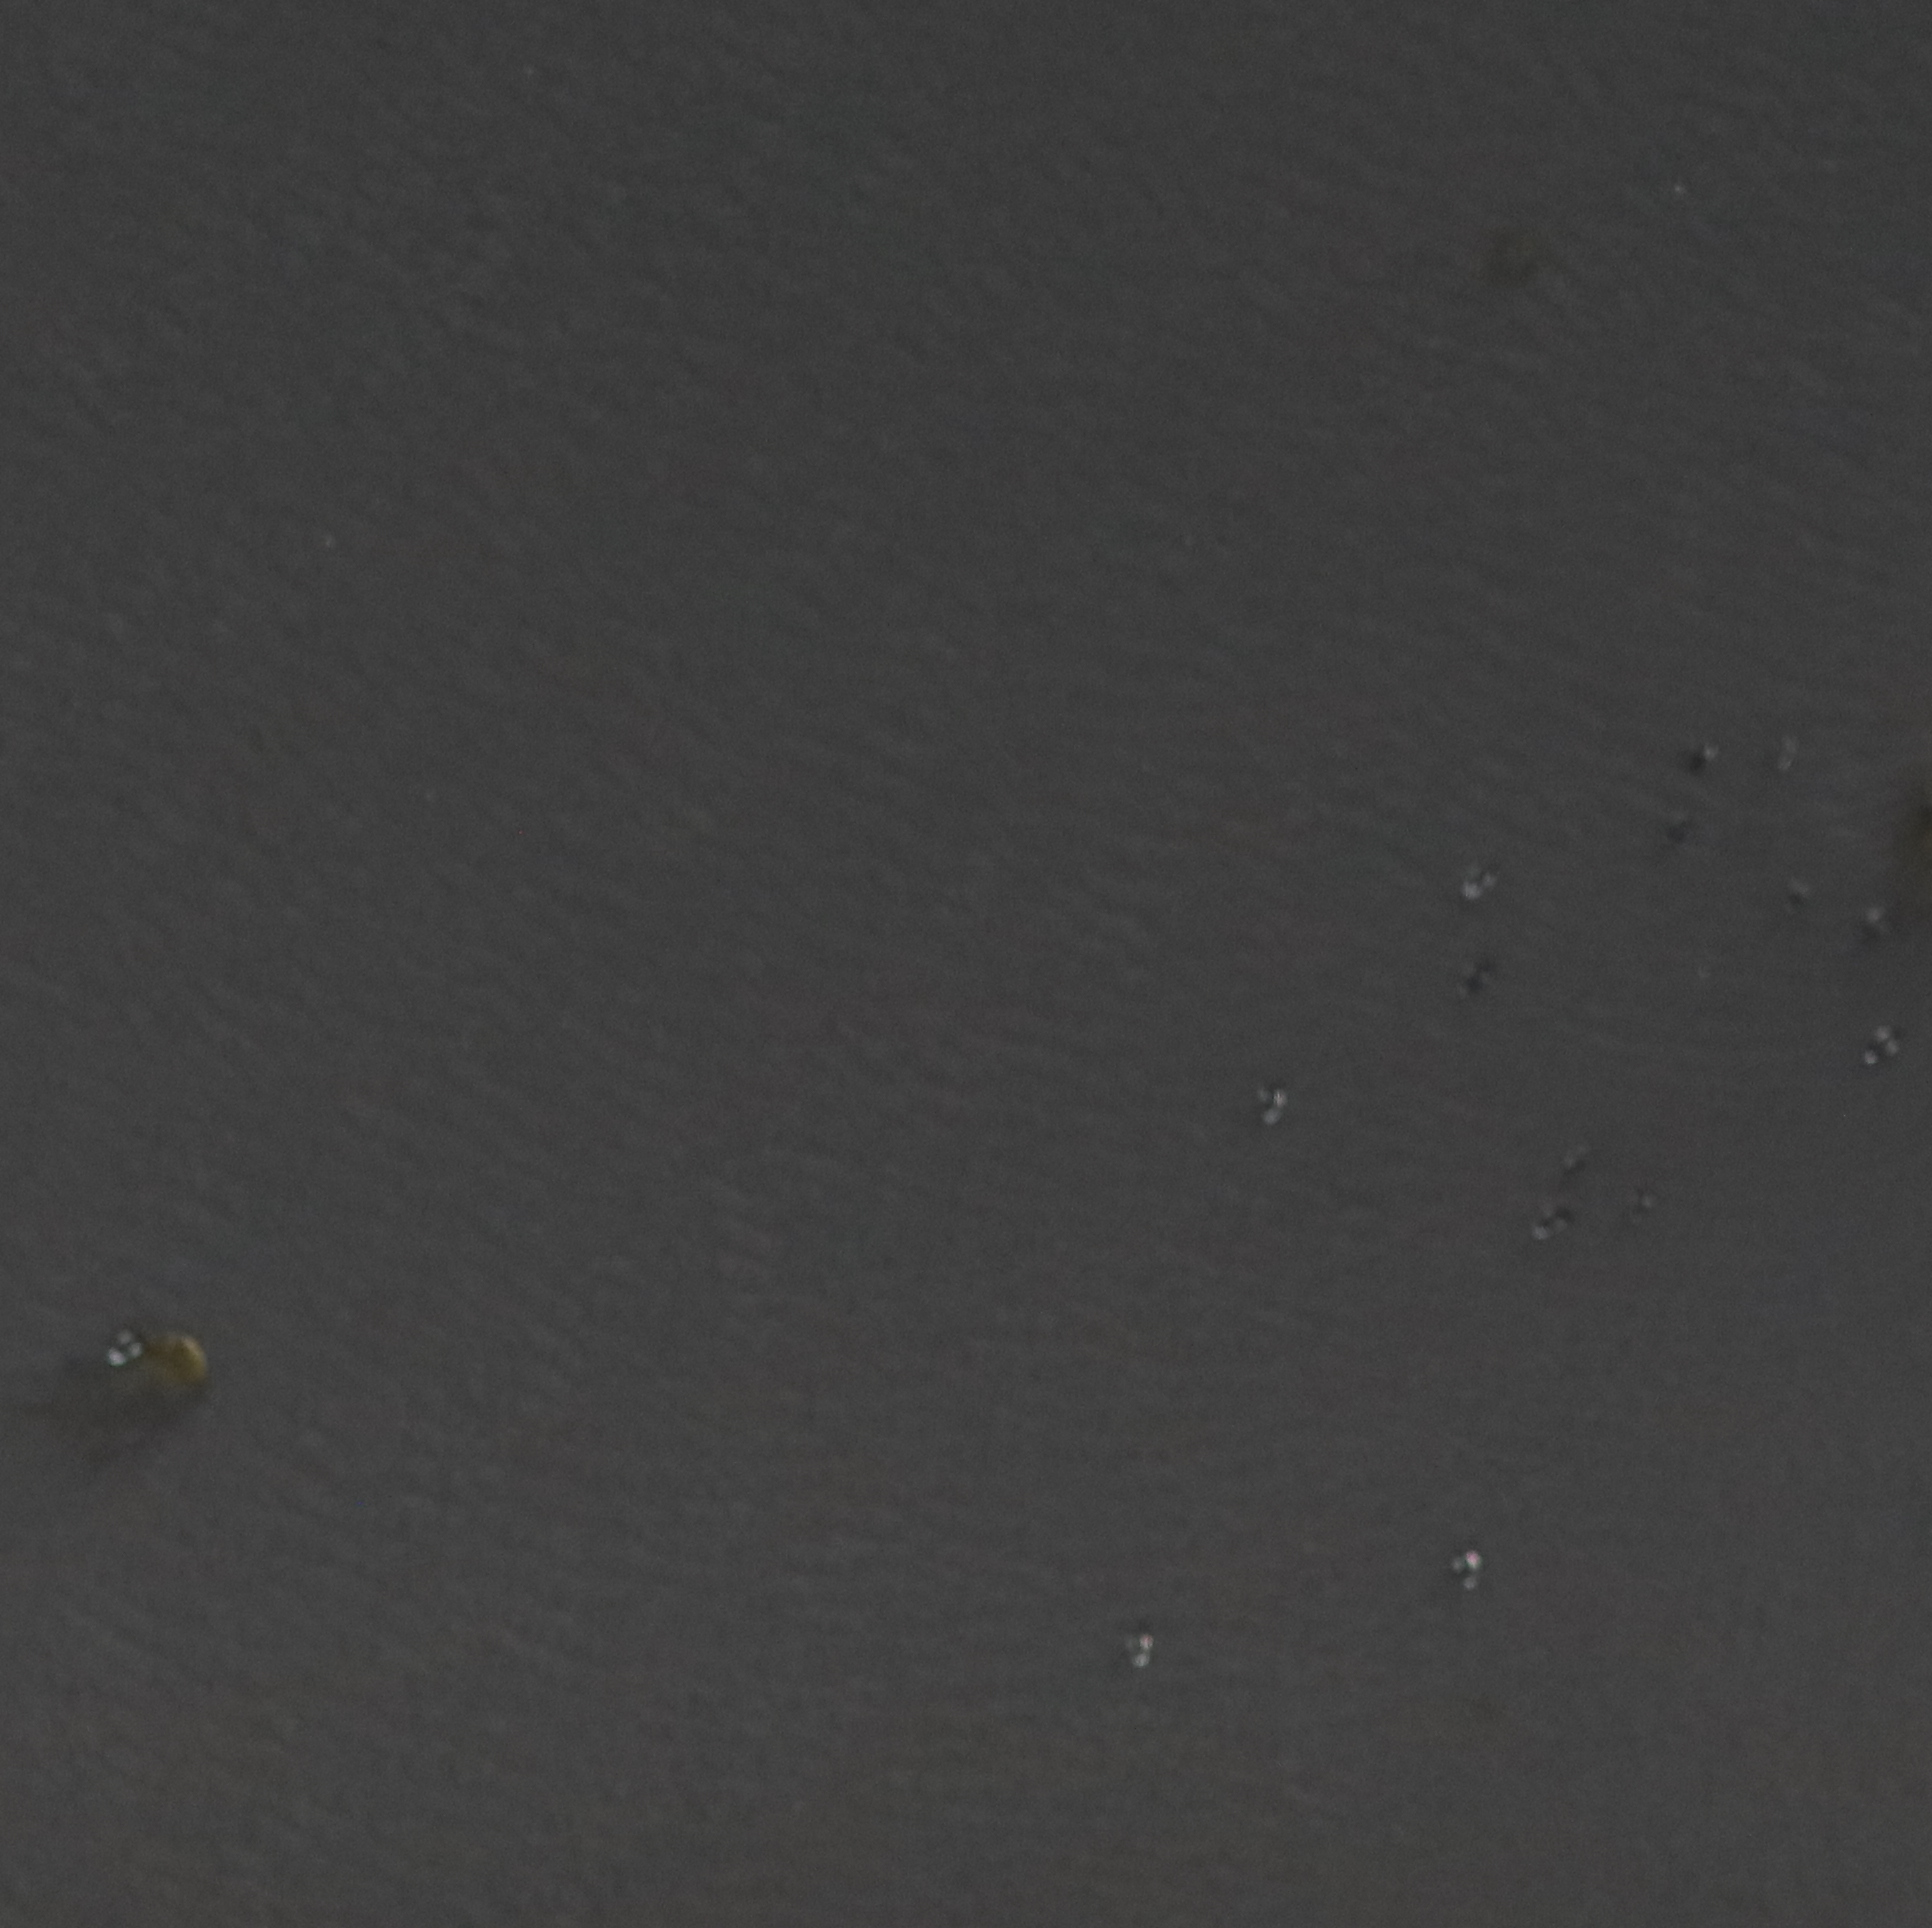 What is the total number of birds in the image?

15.